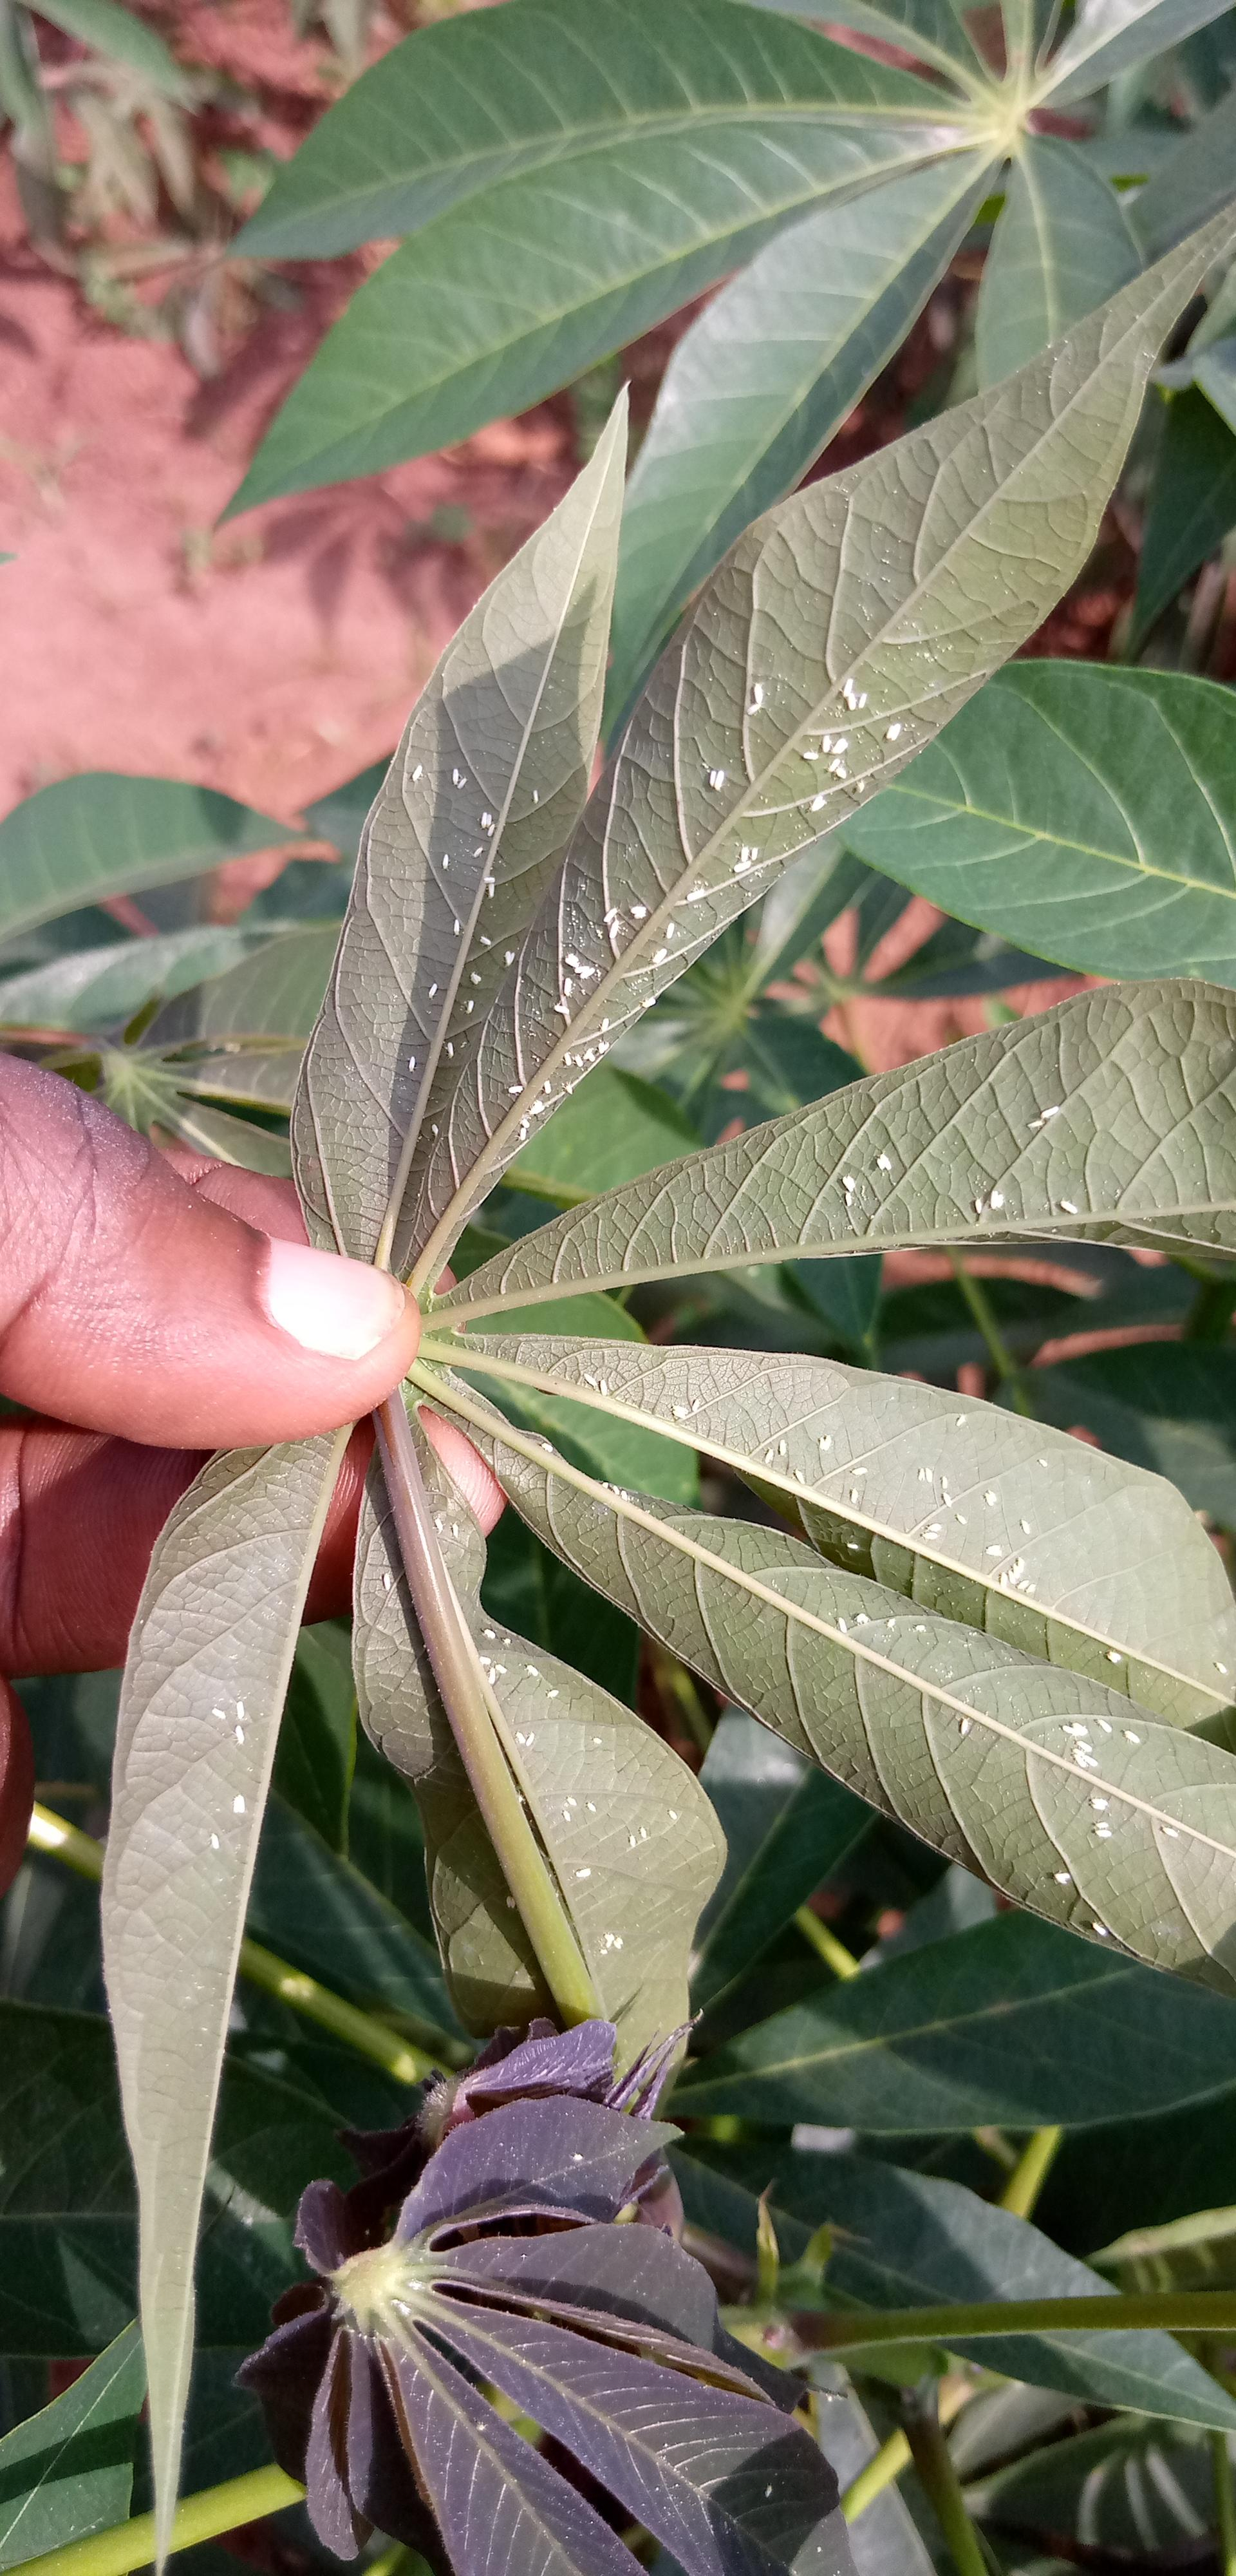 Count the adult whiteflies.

177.